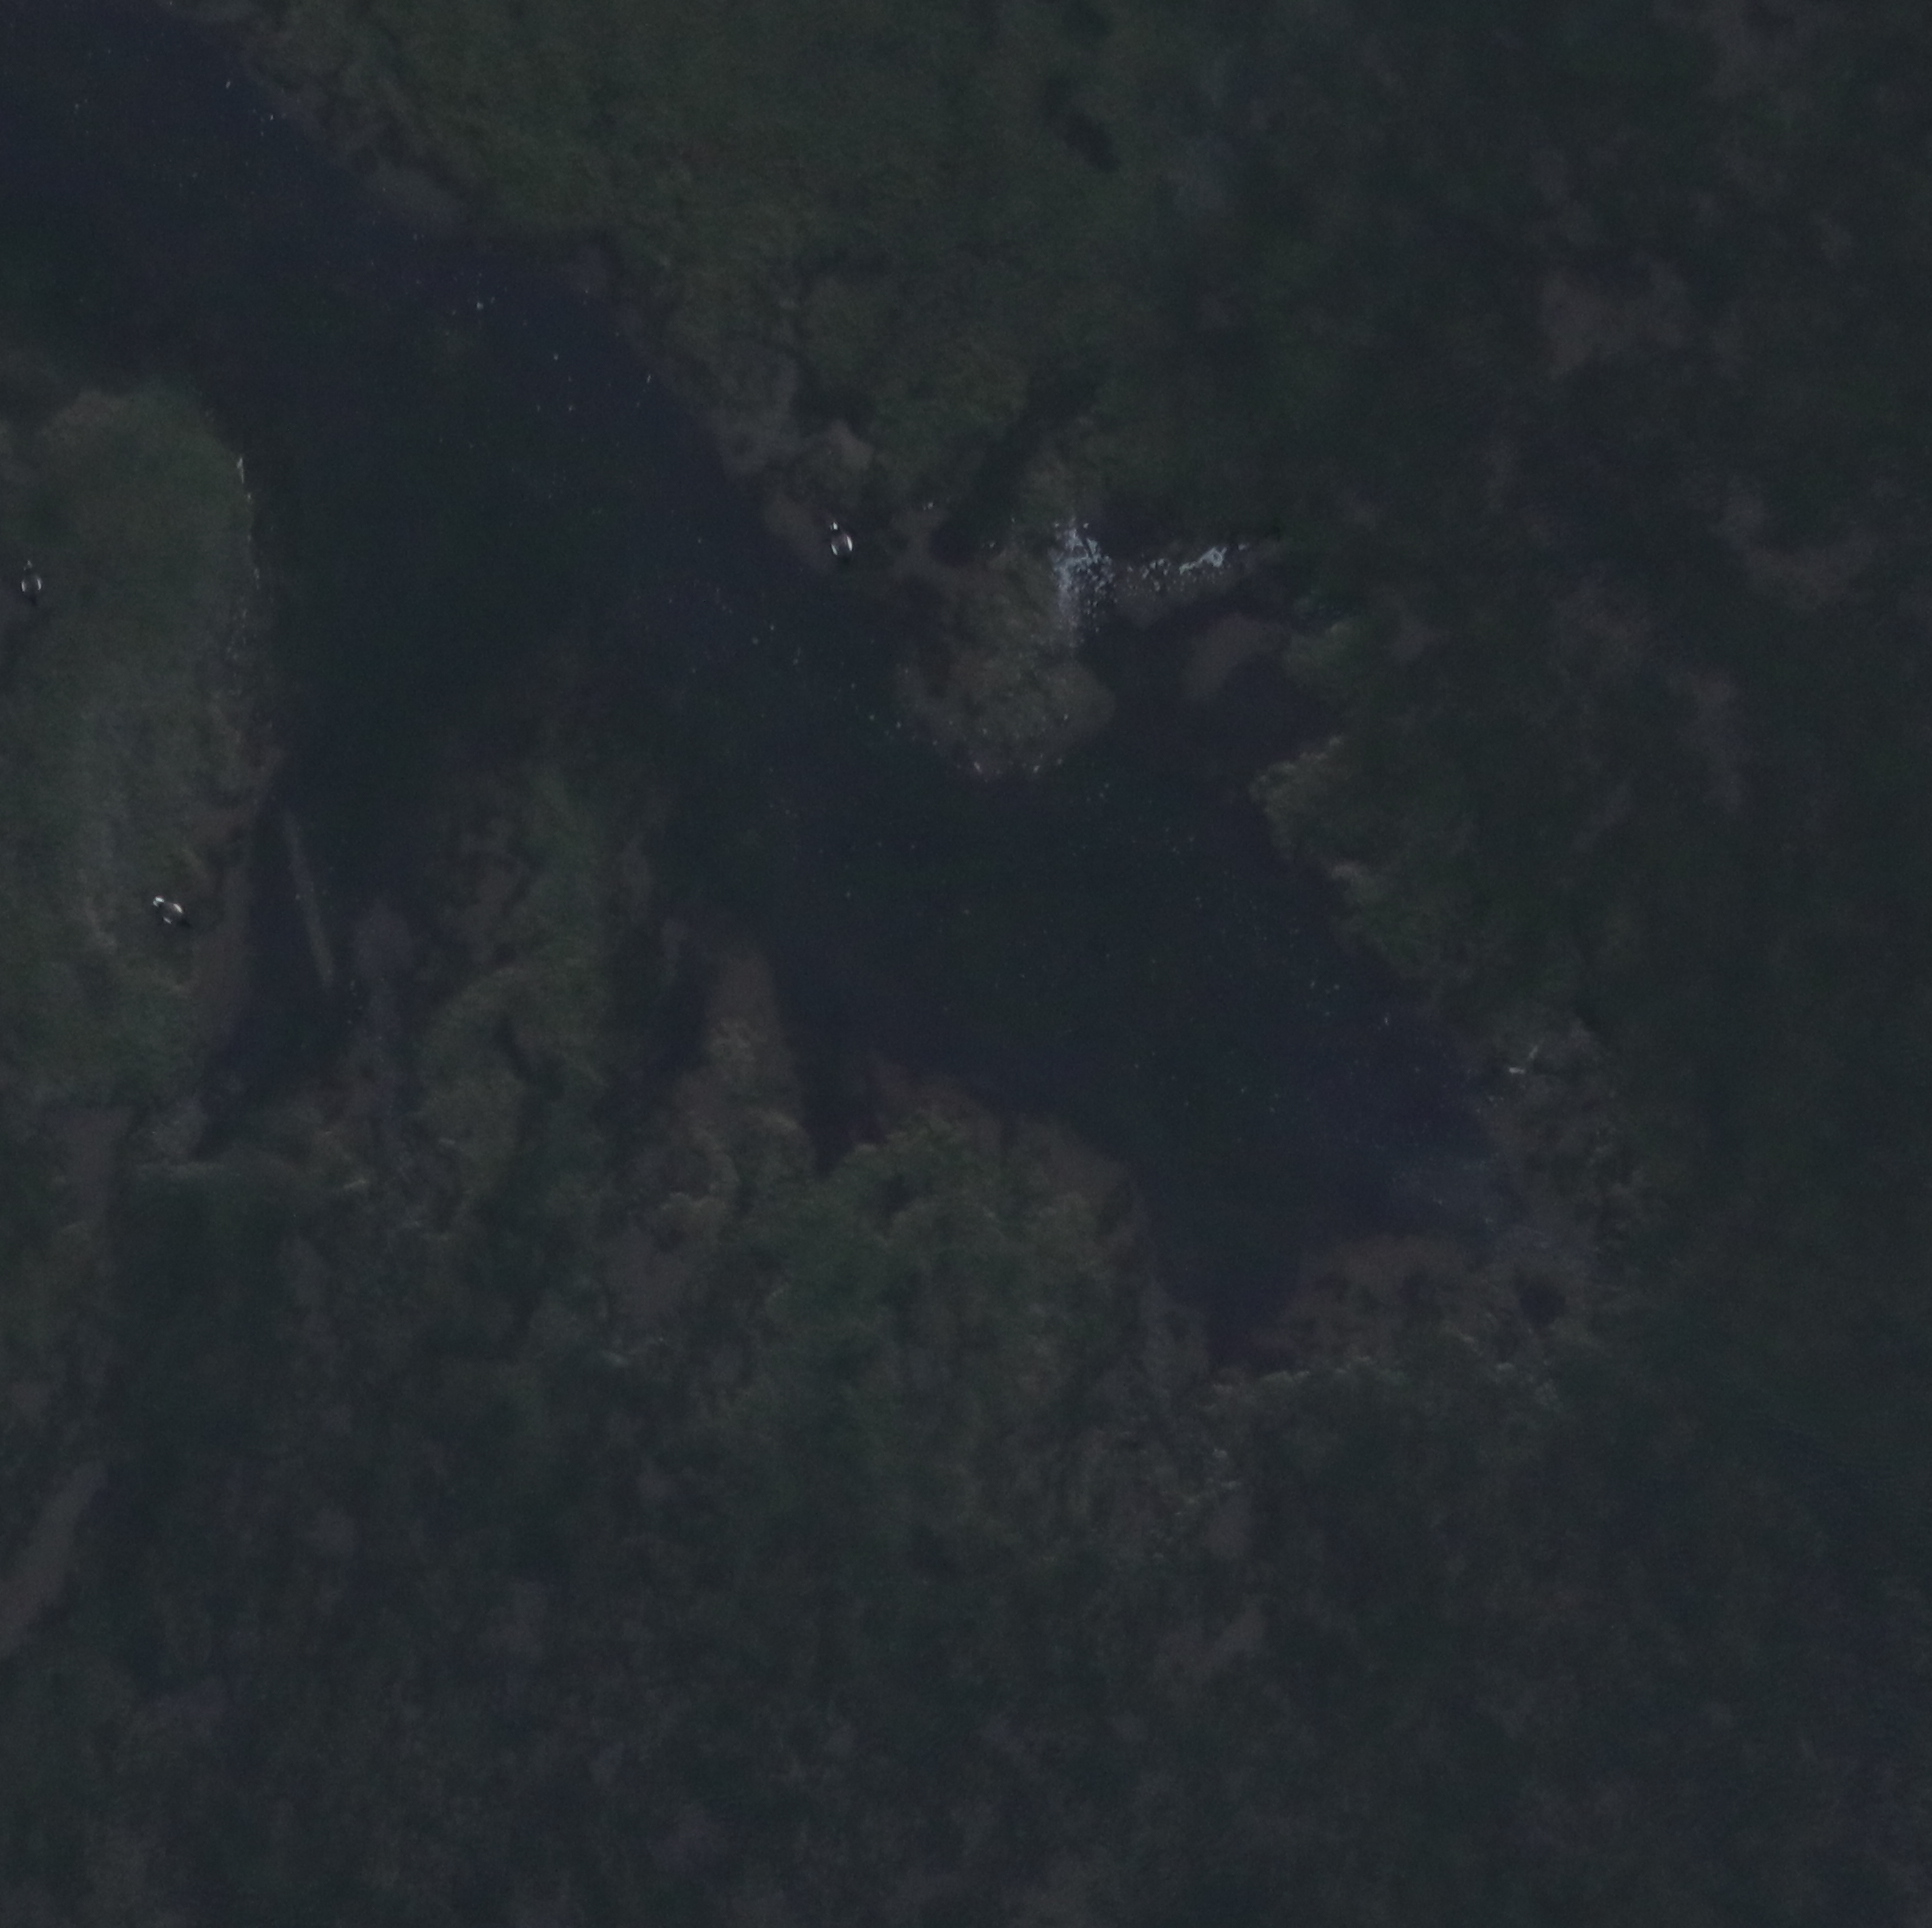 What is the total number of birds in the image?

3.